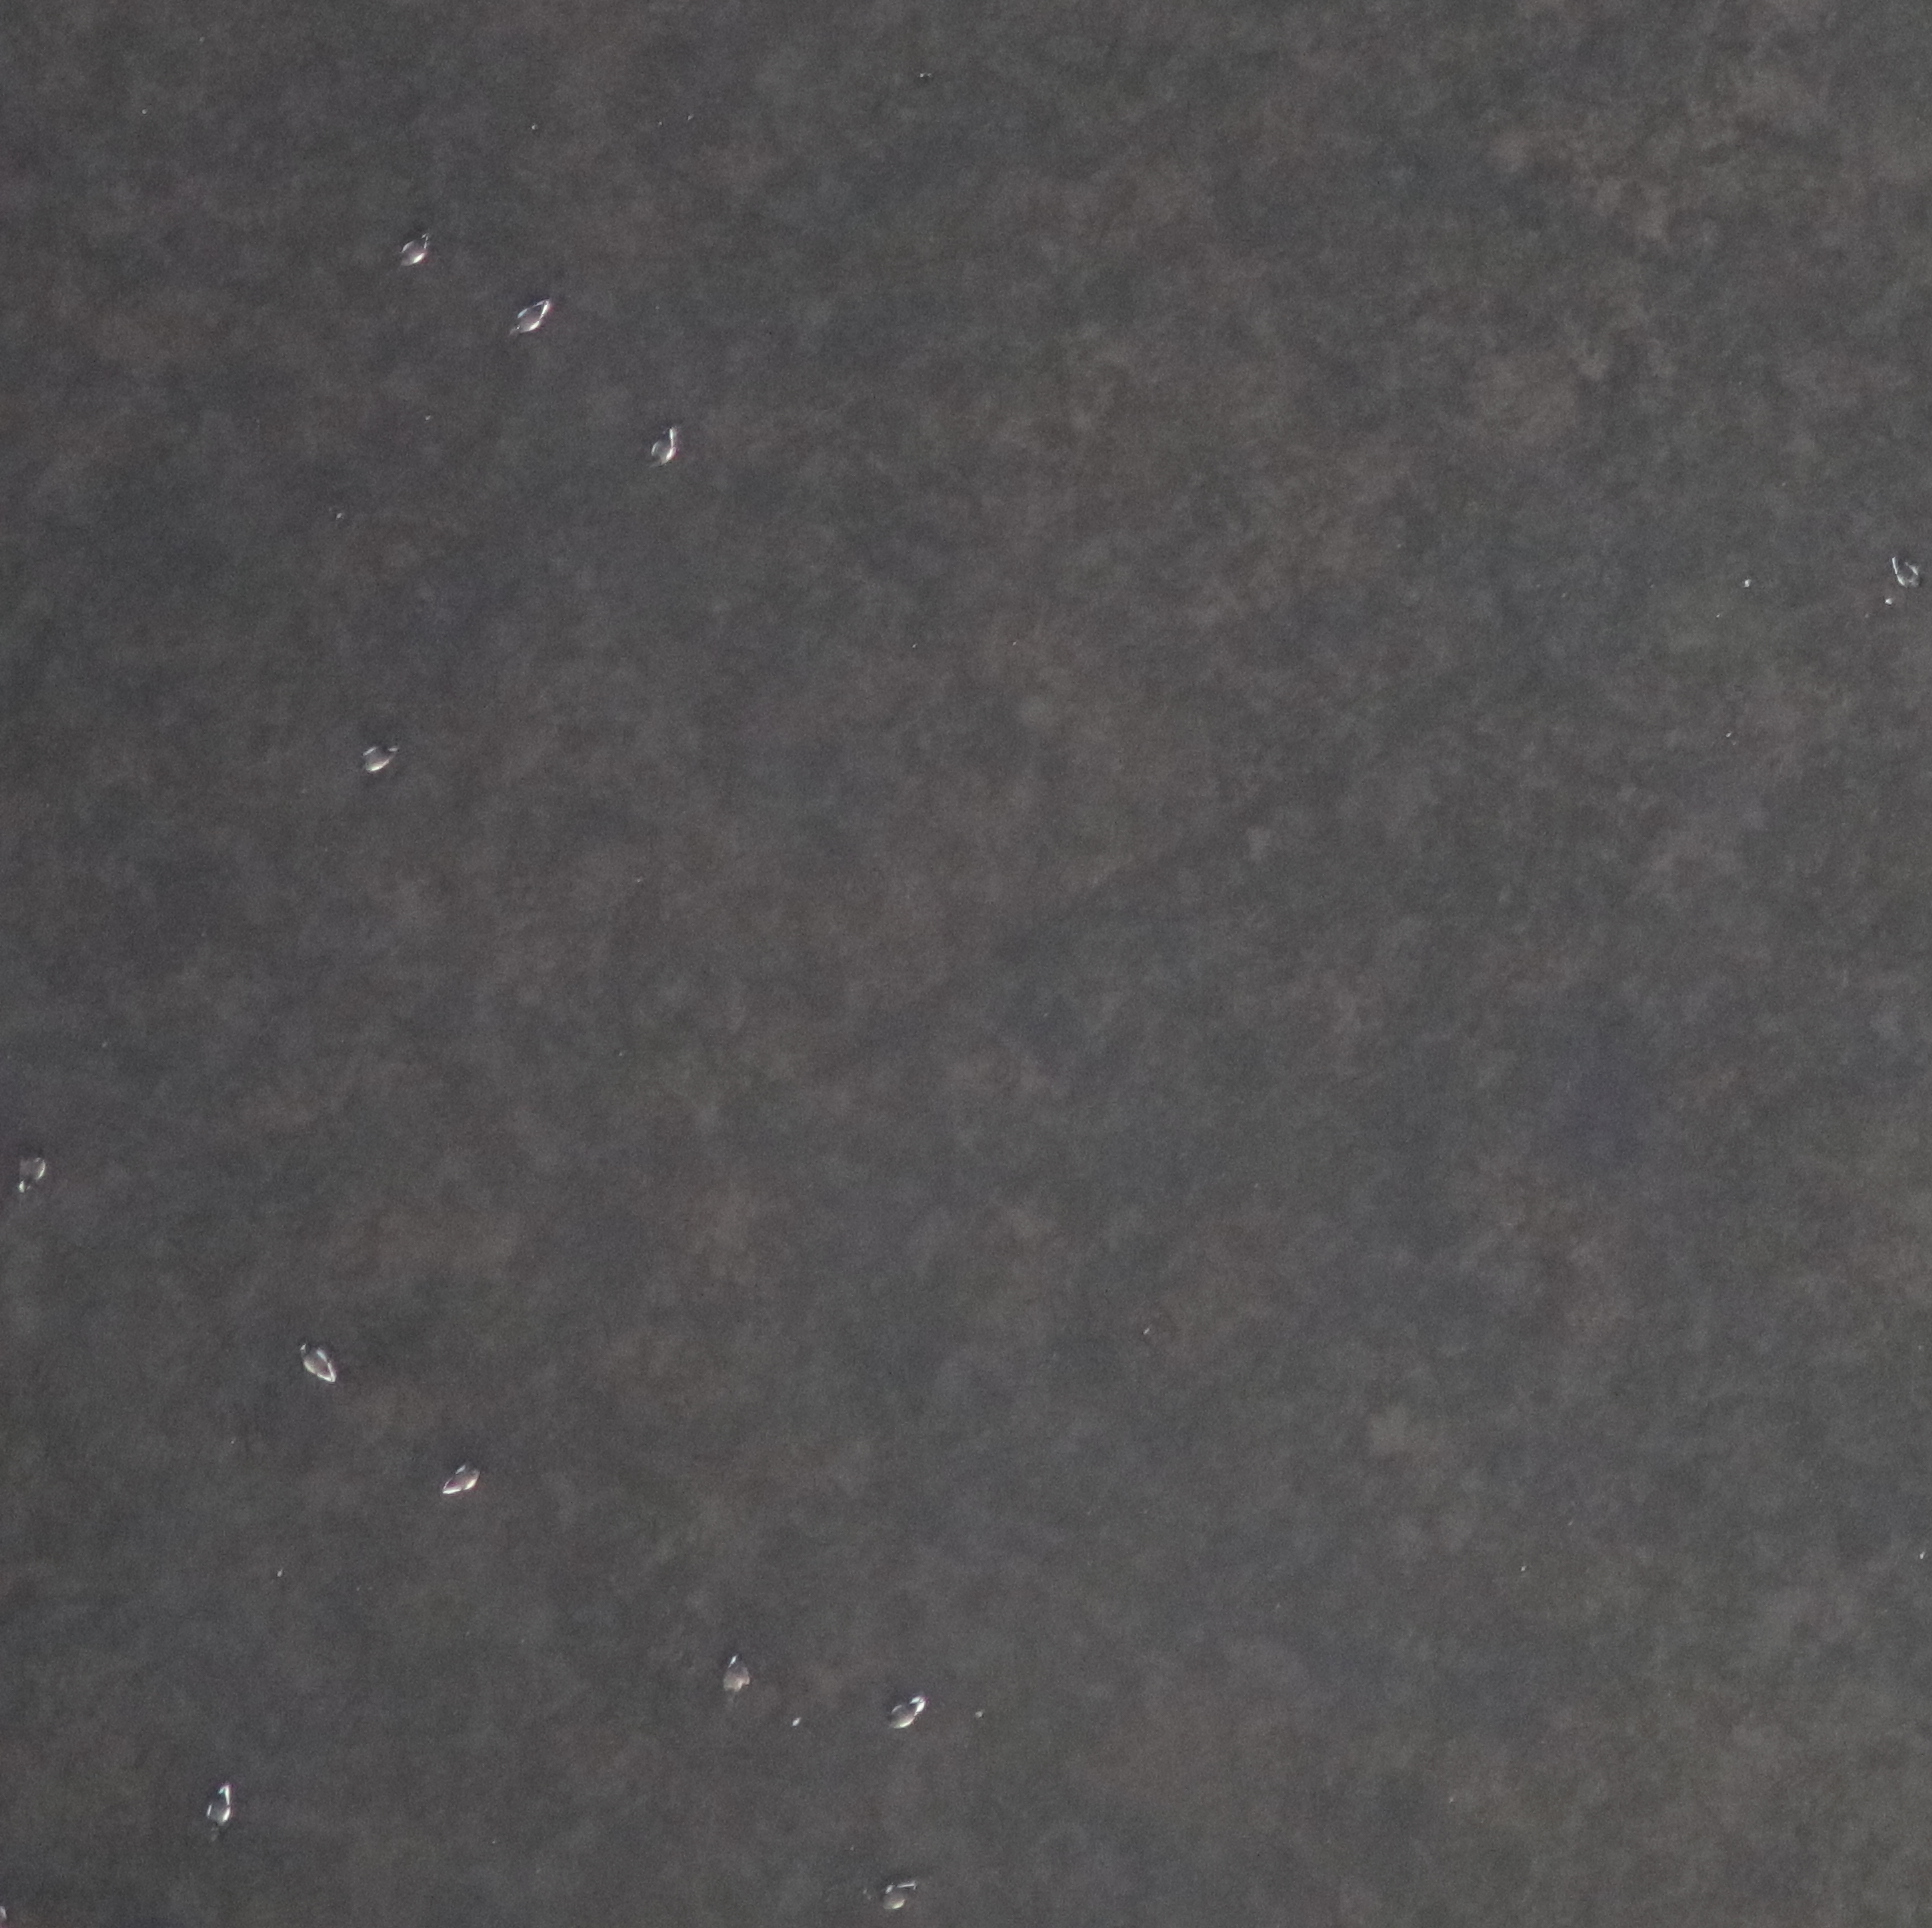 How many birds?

12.